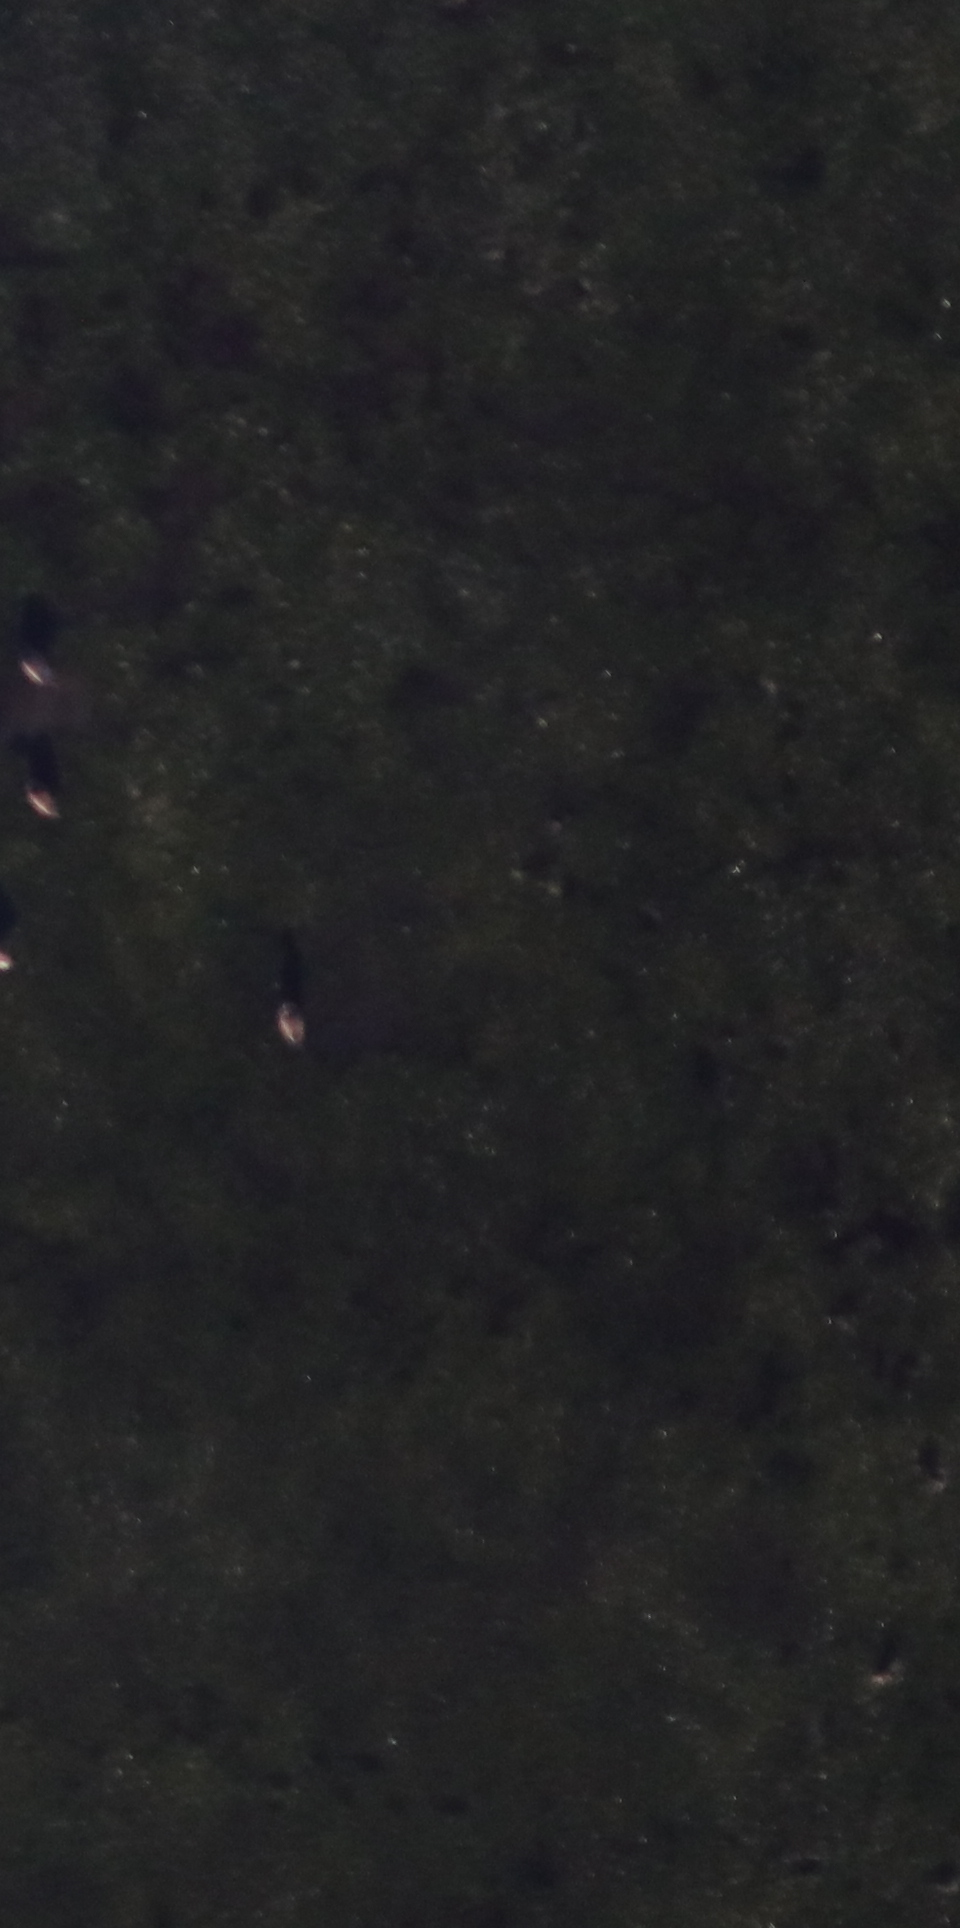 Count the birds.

3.